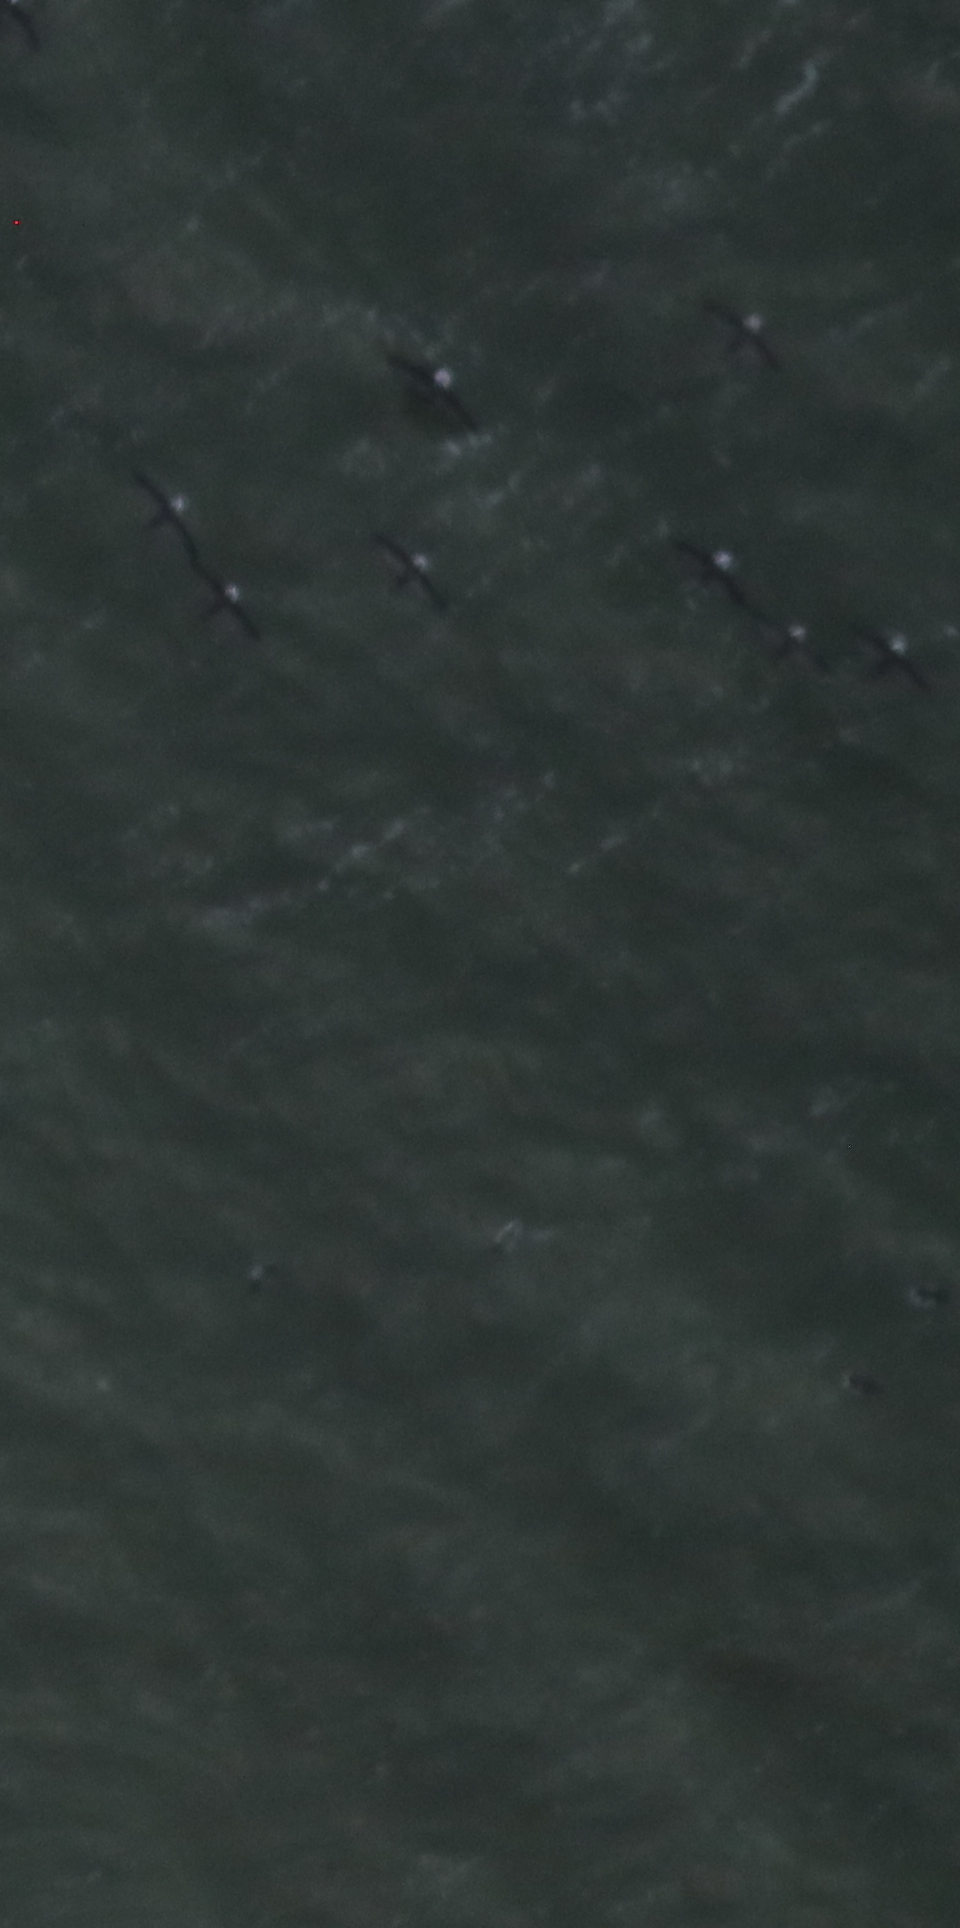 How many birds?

13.